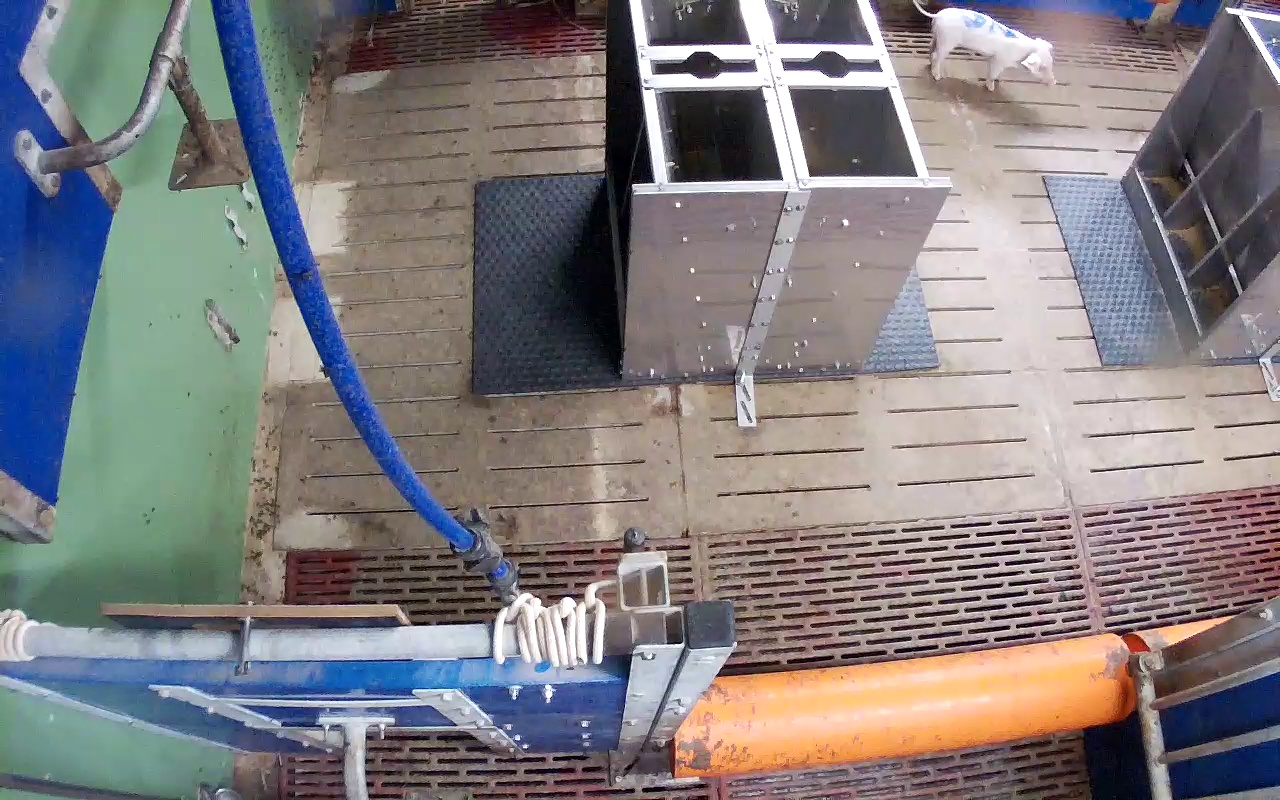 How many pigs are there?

1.